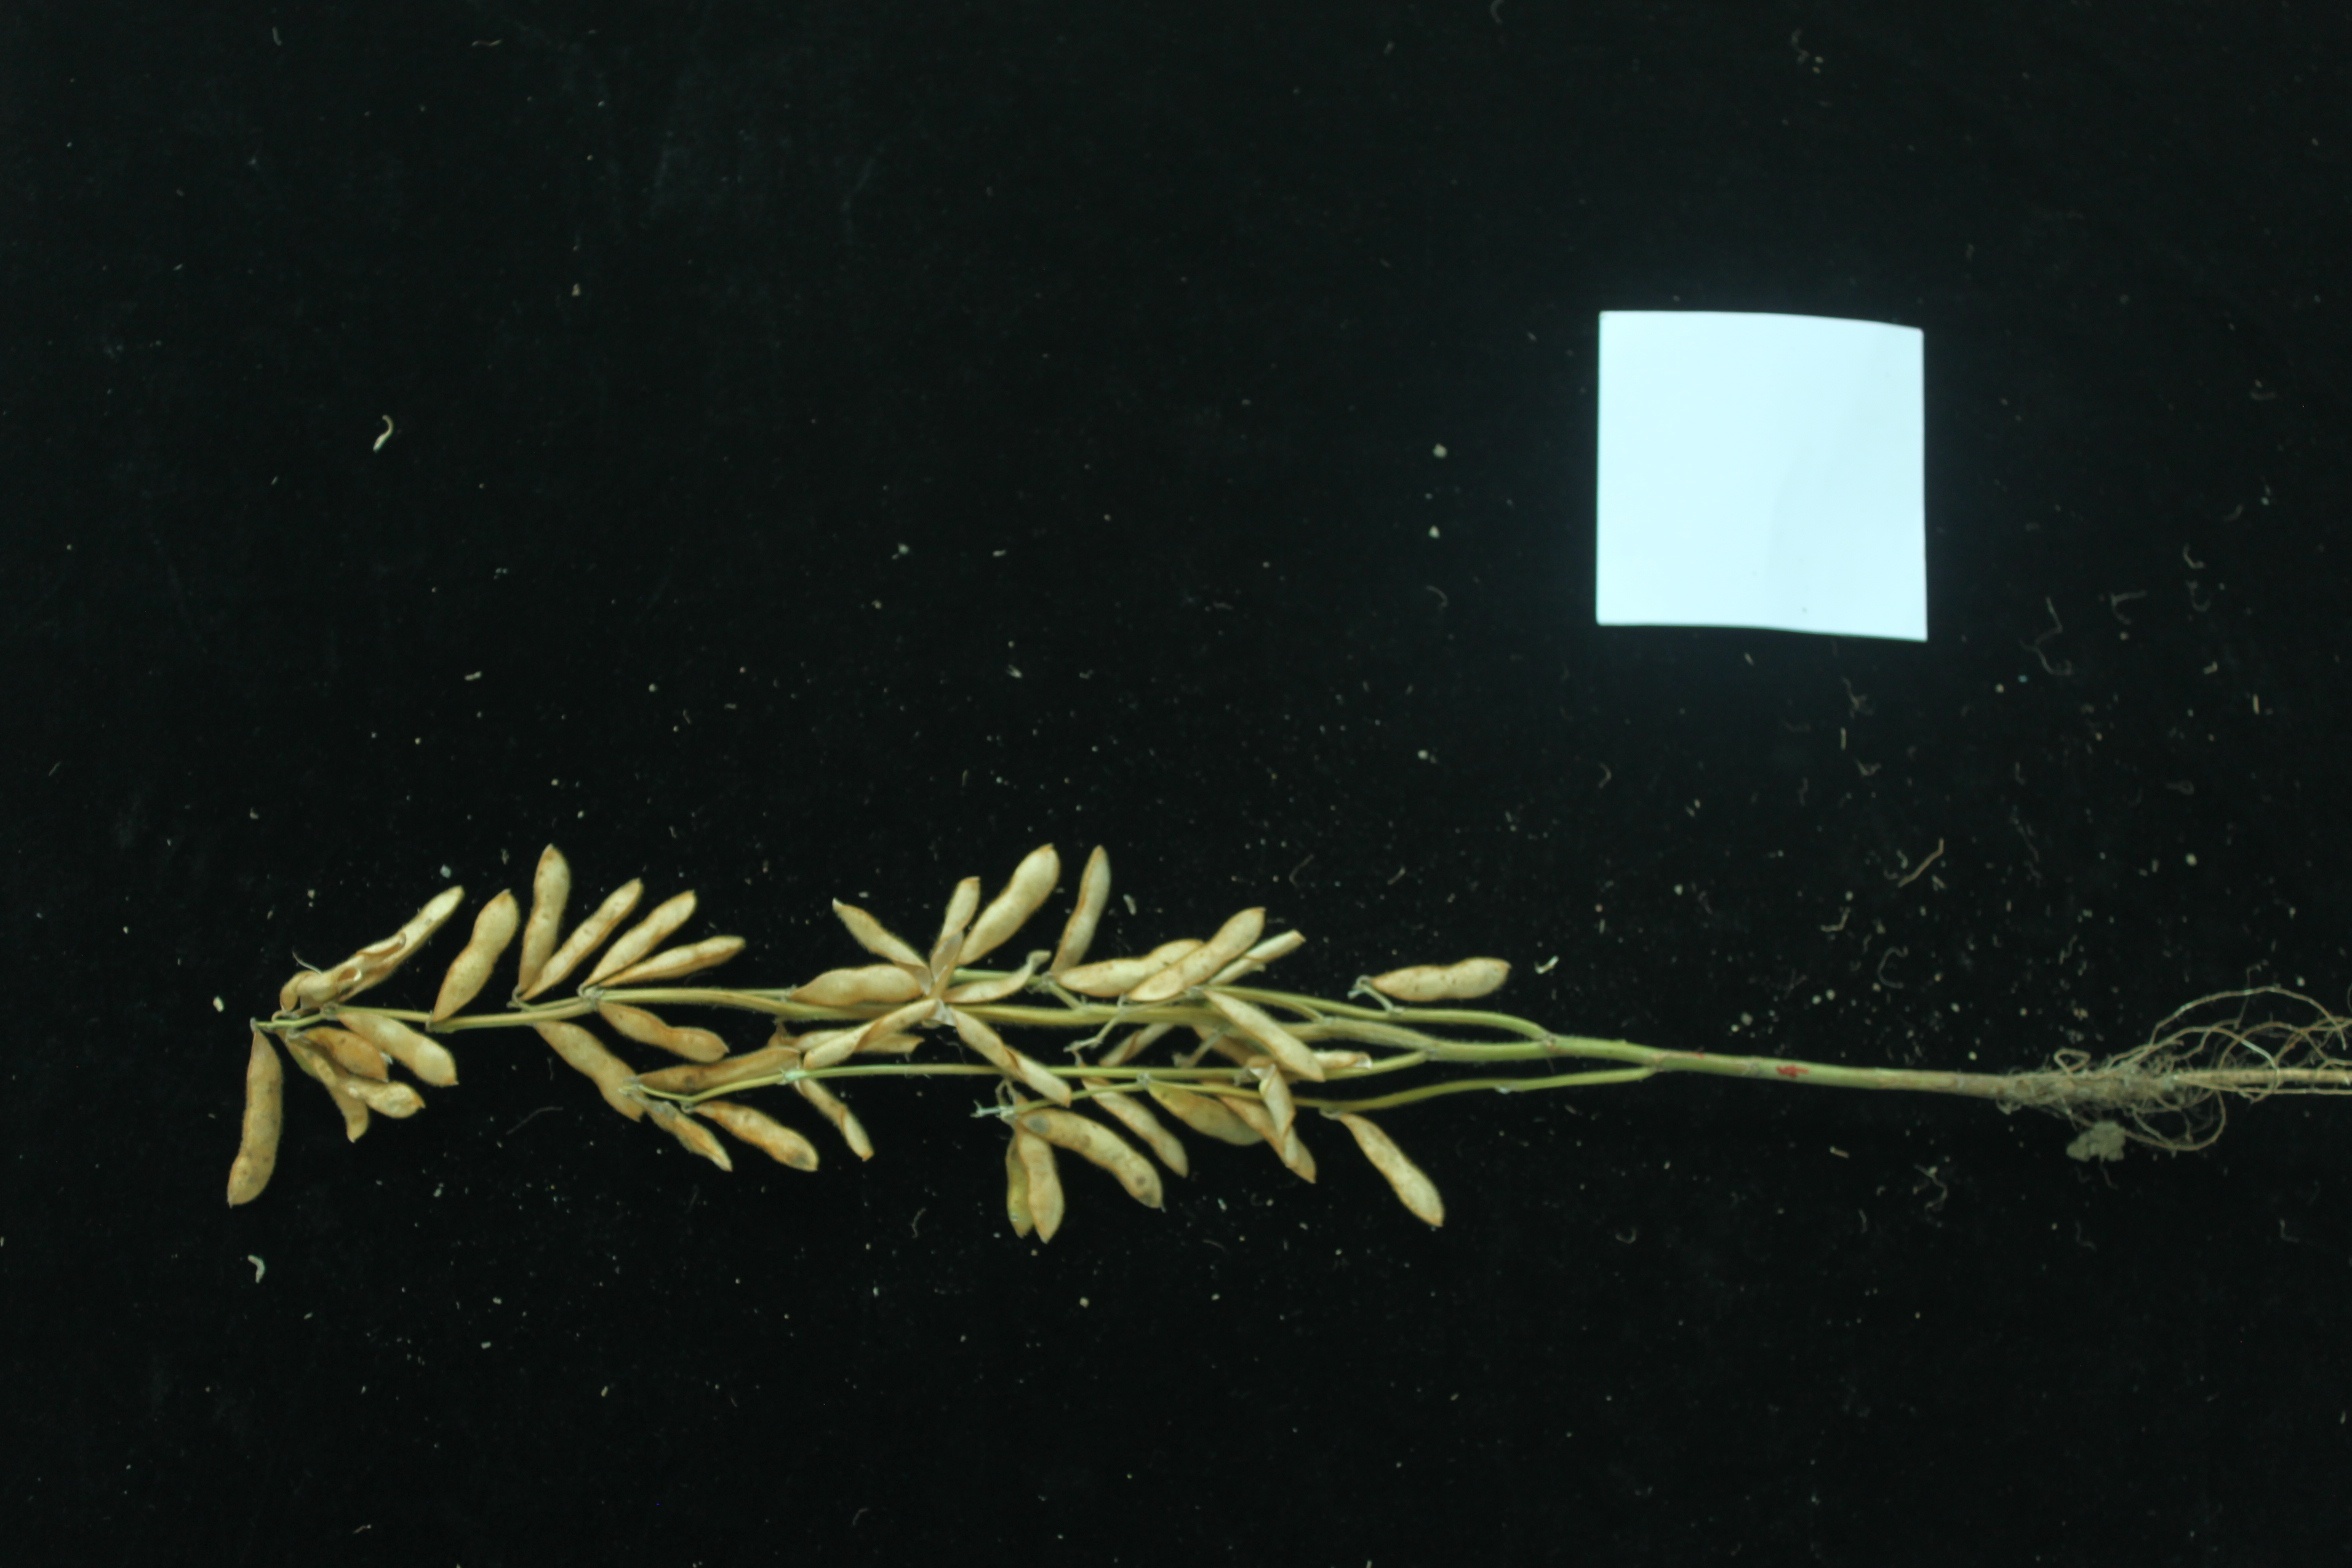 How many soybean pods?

41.